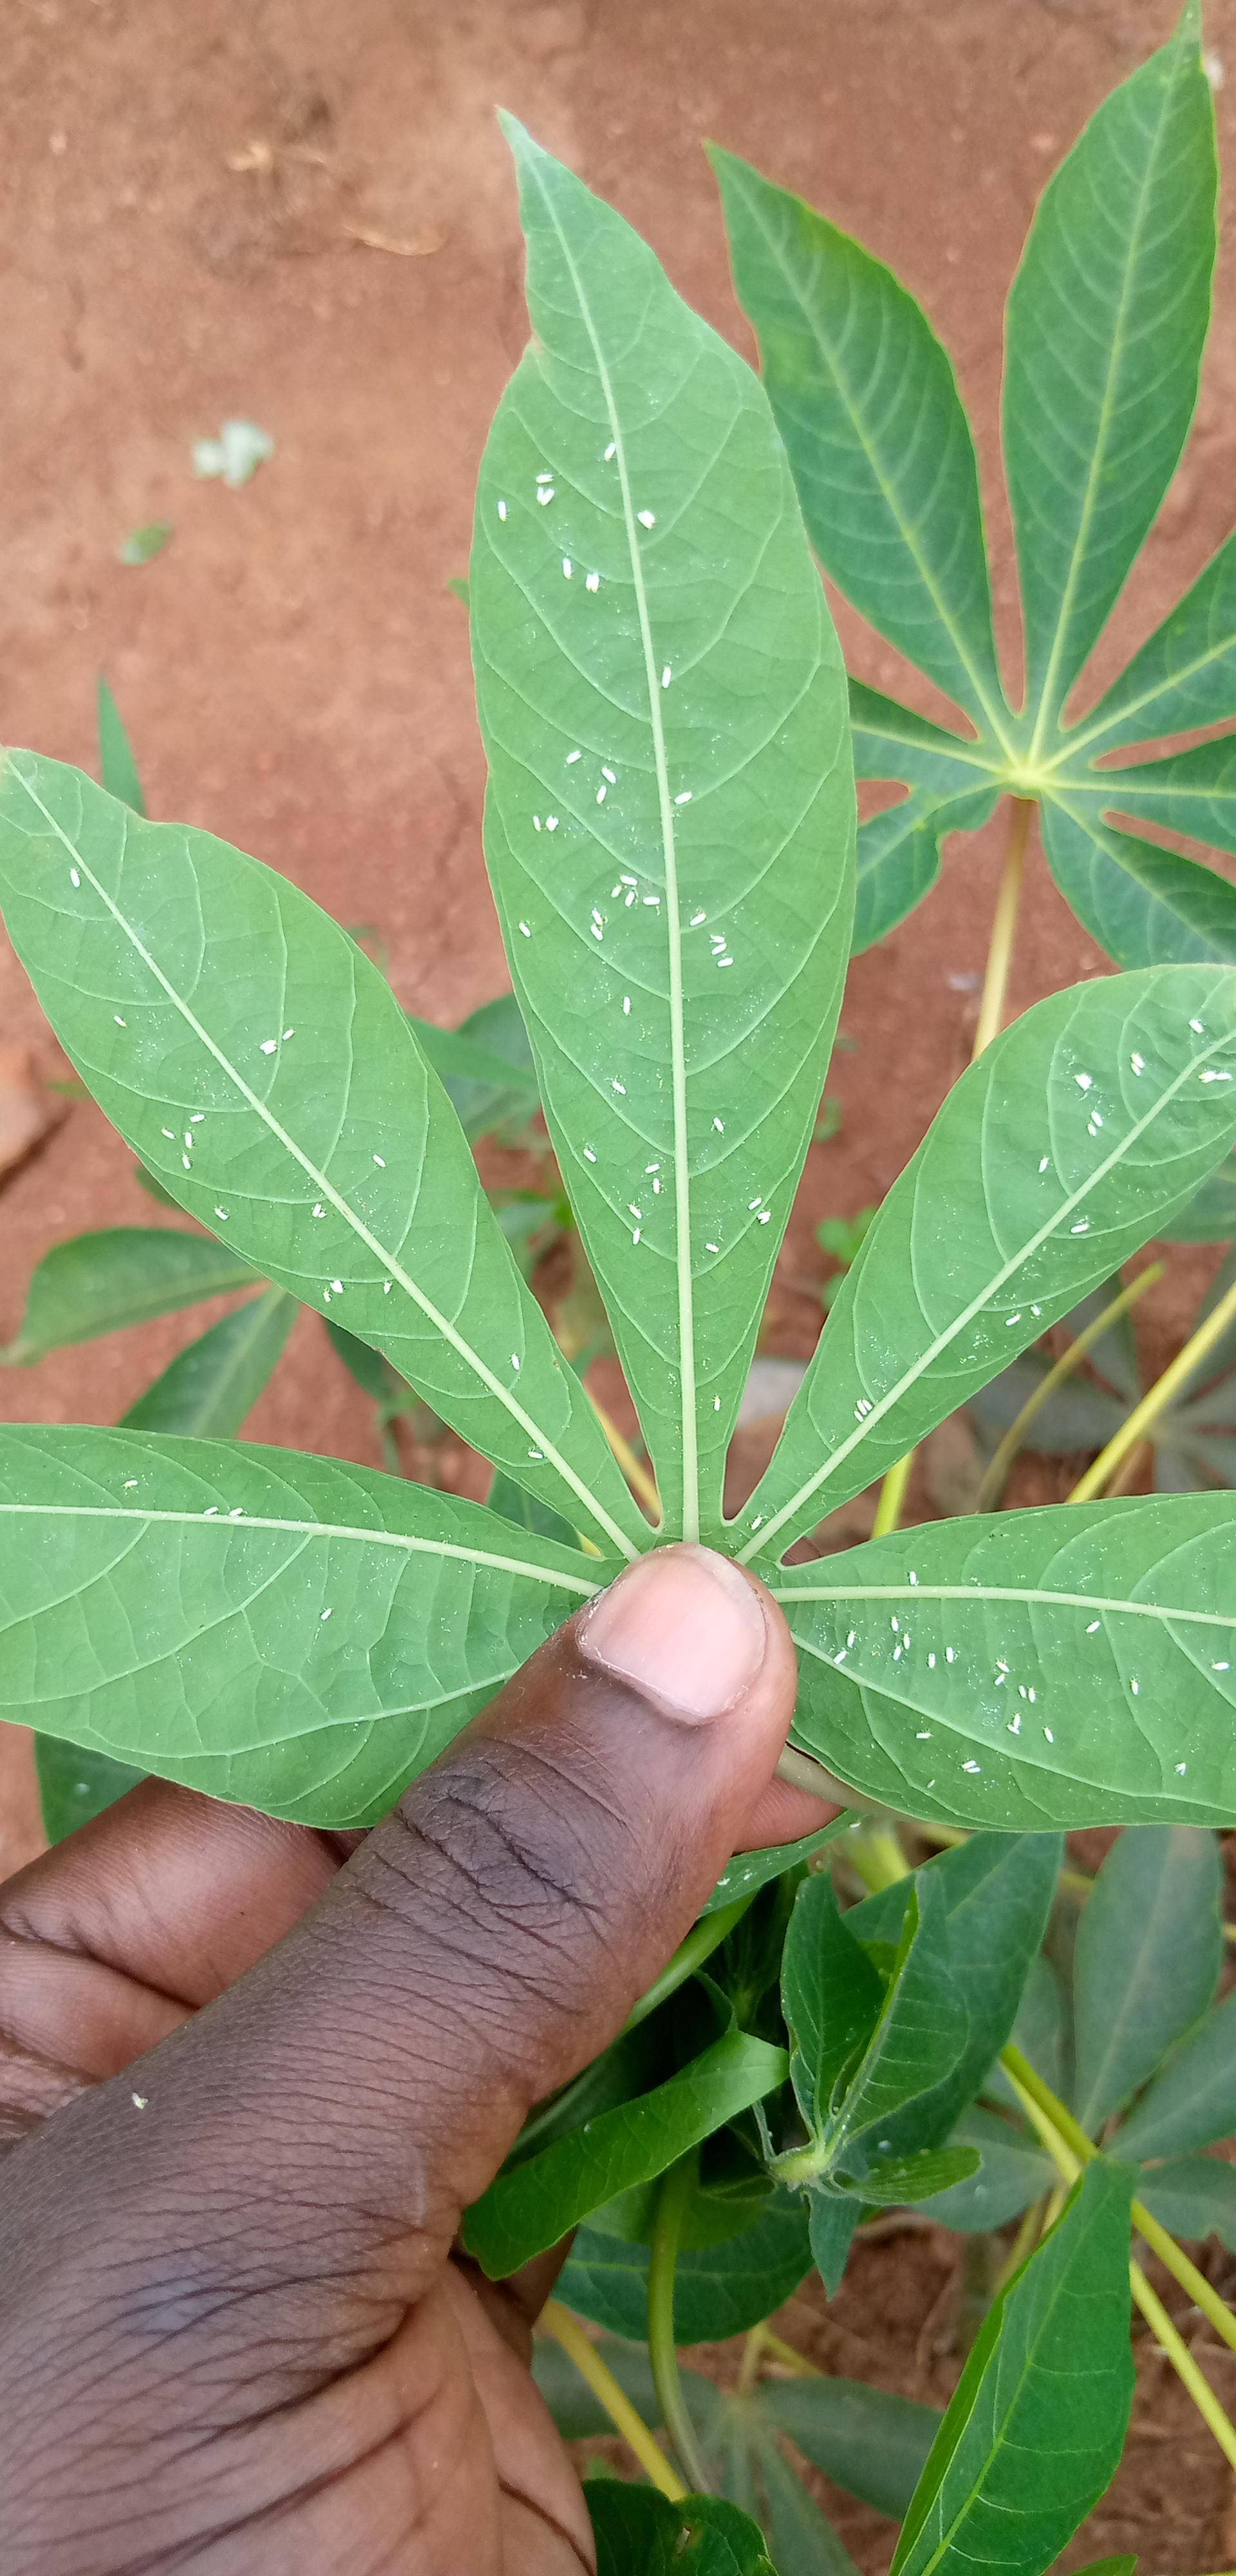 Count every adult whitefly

108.